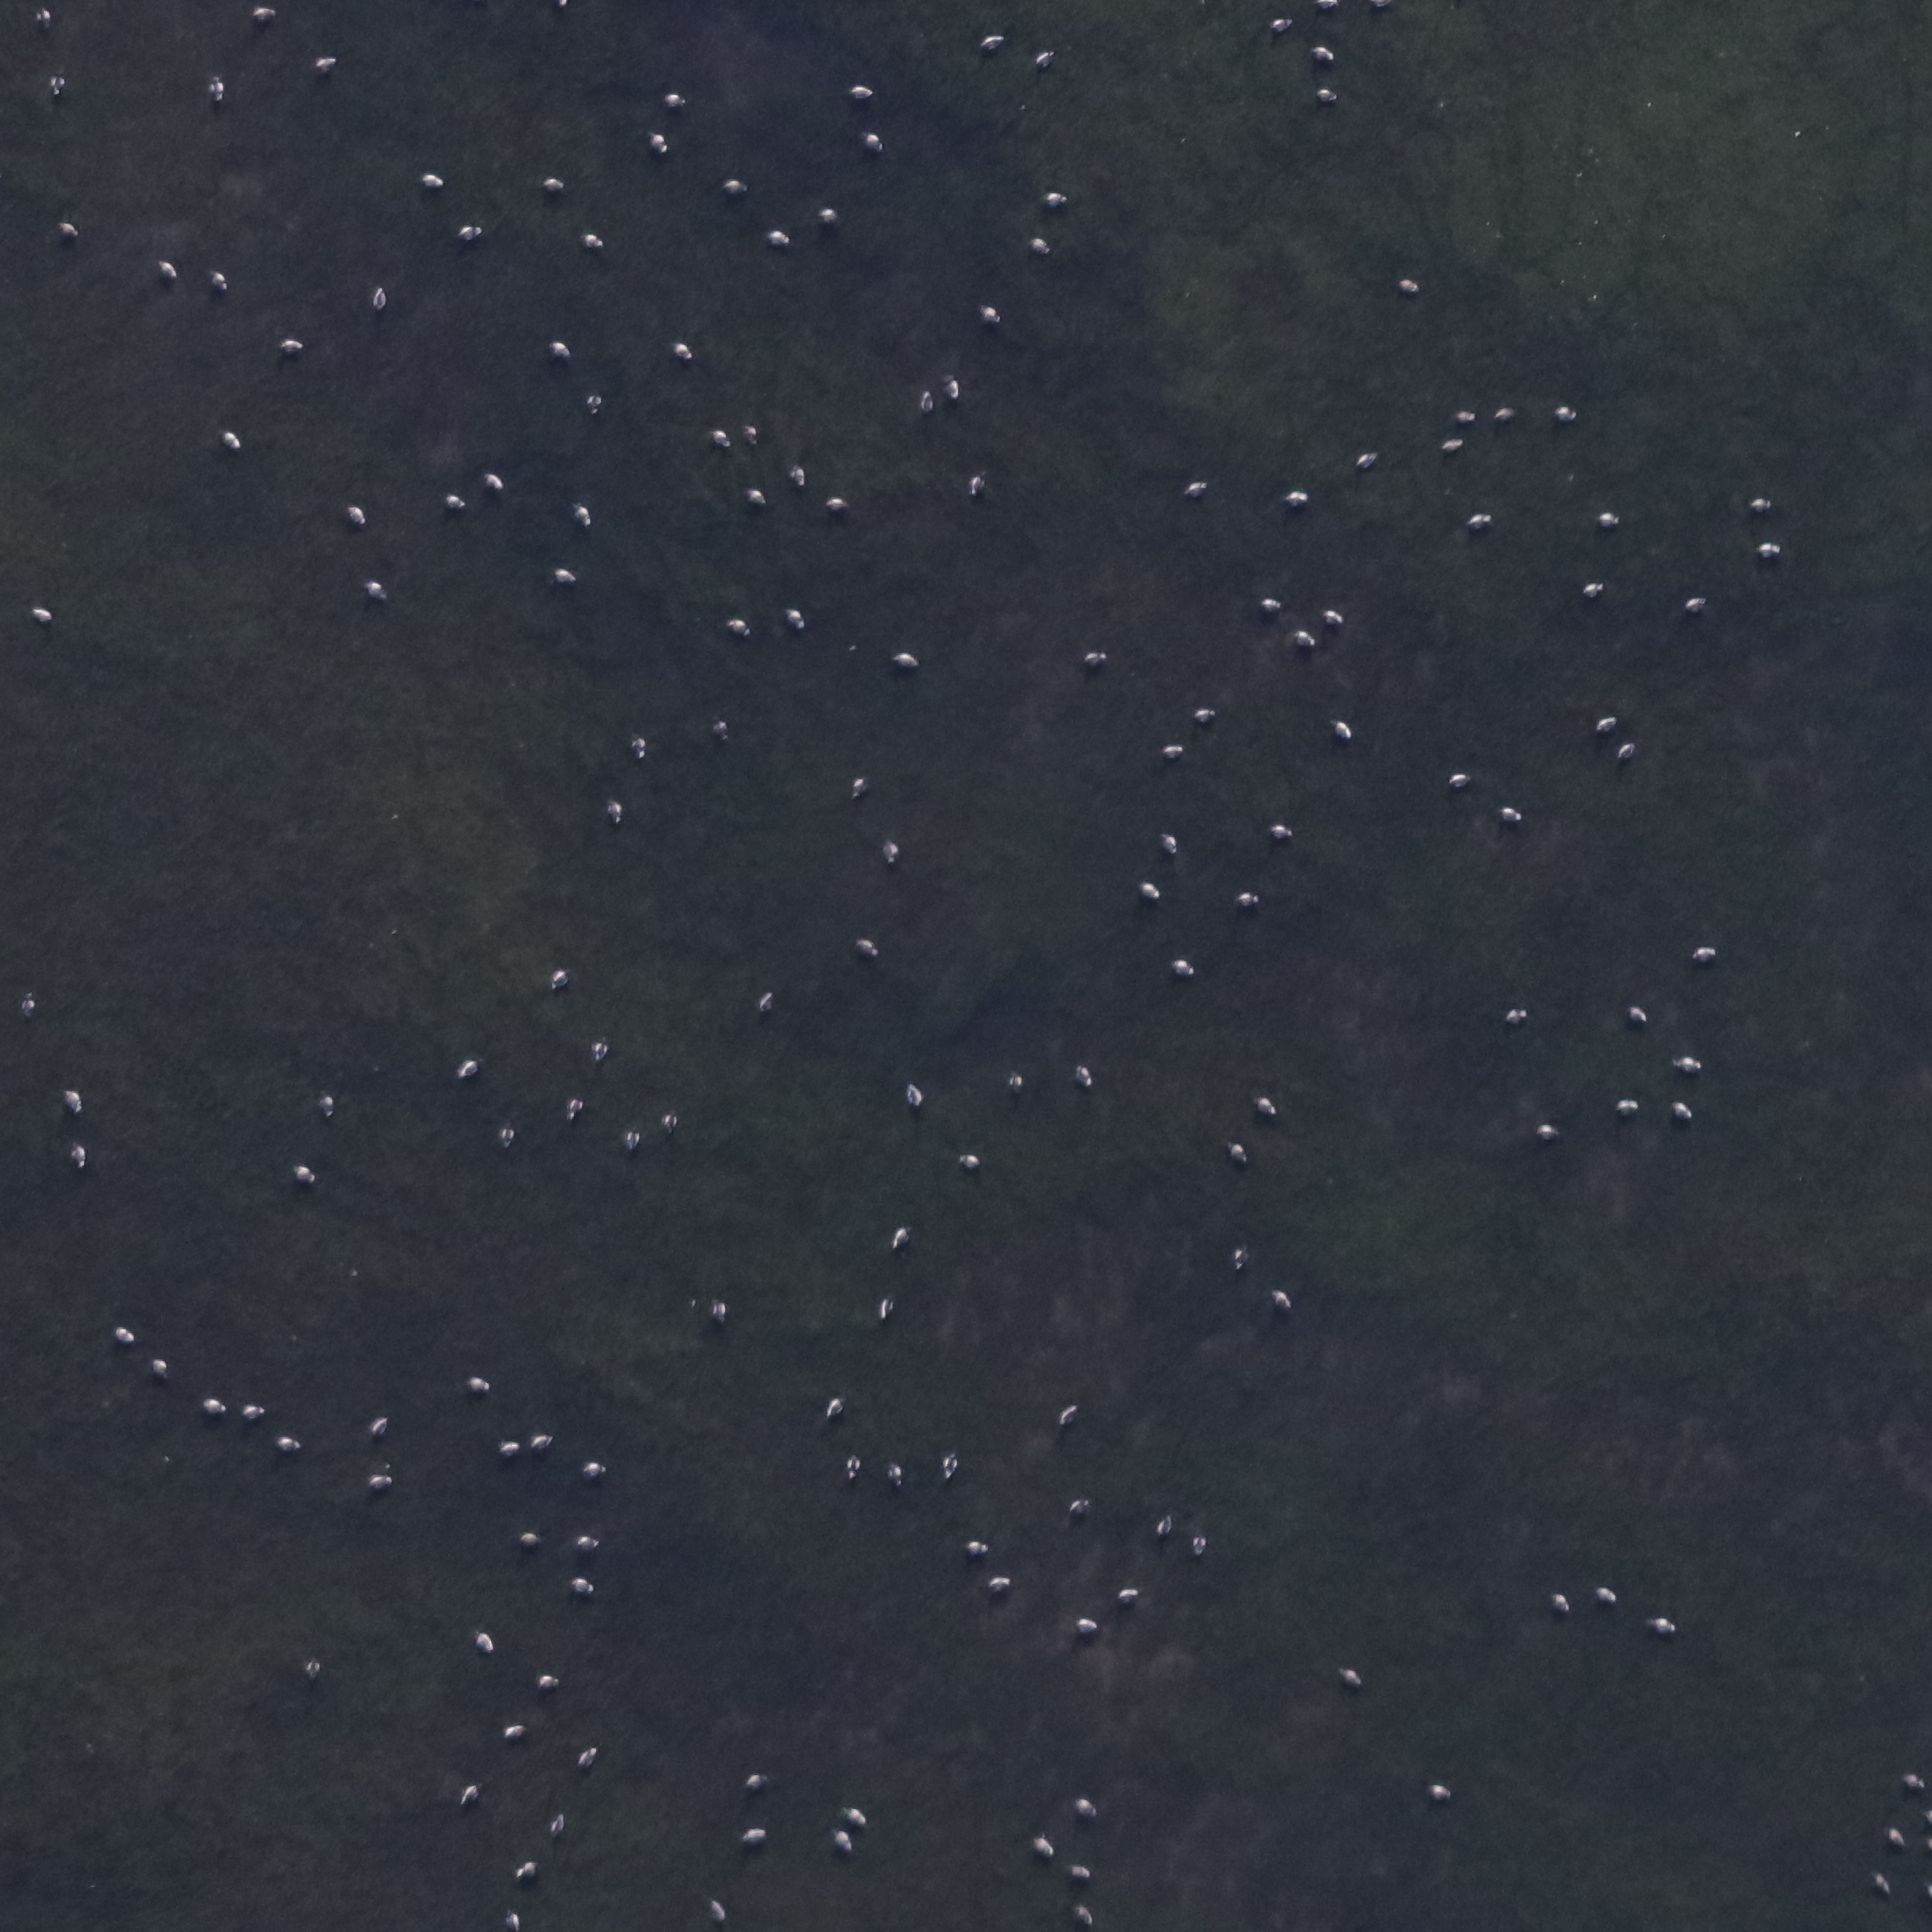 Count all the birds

174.